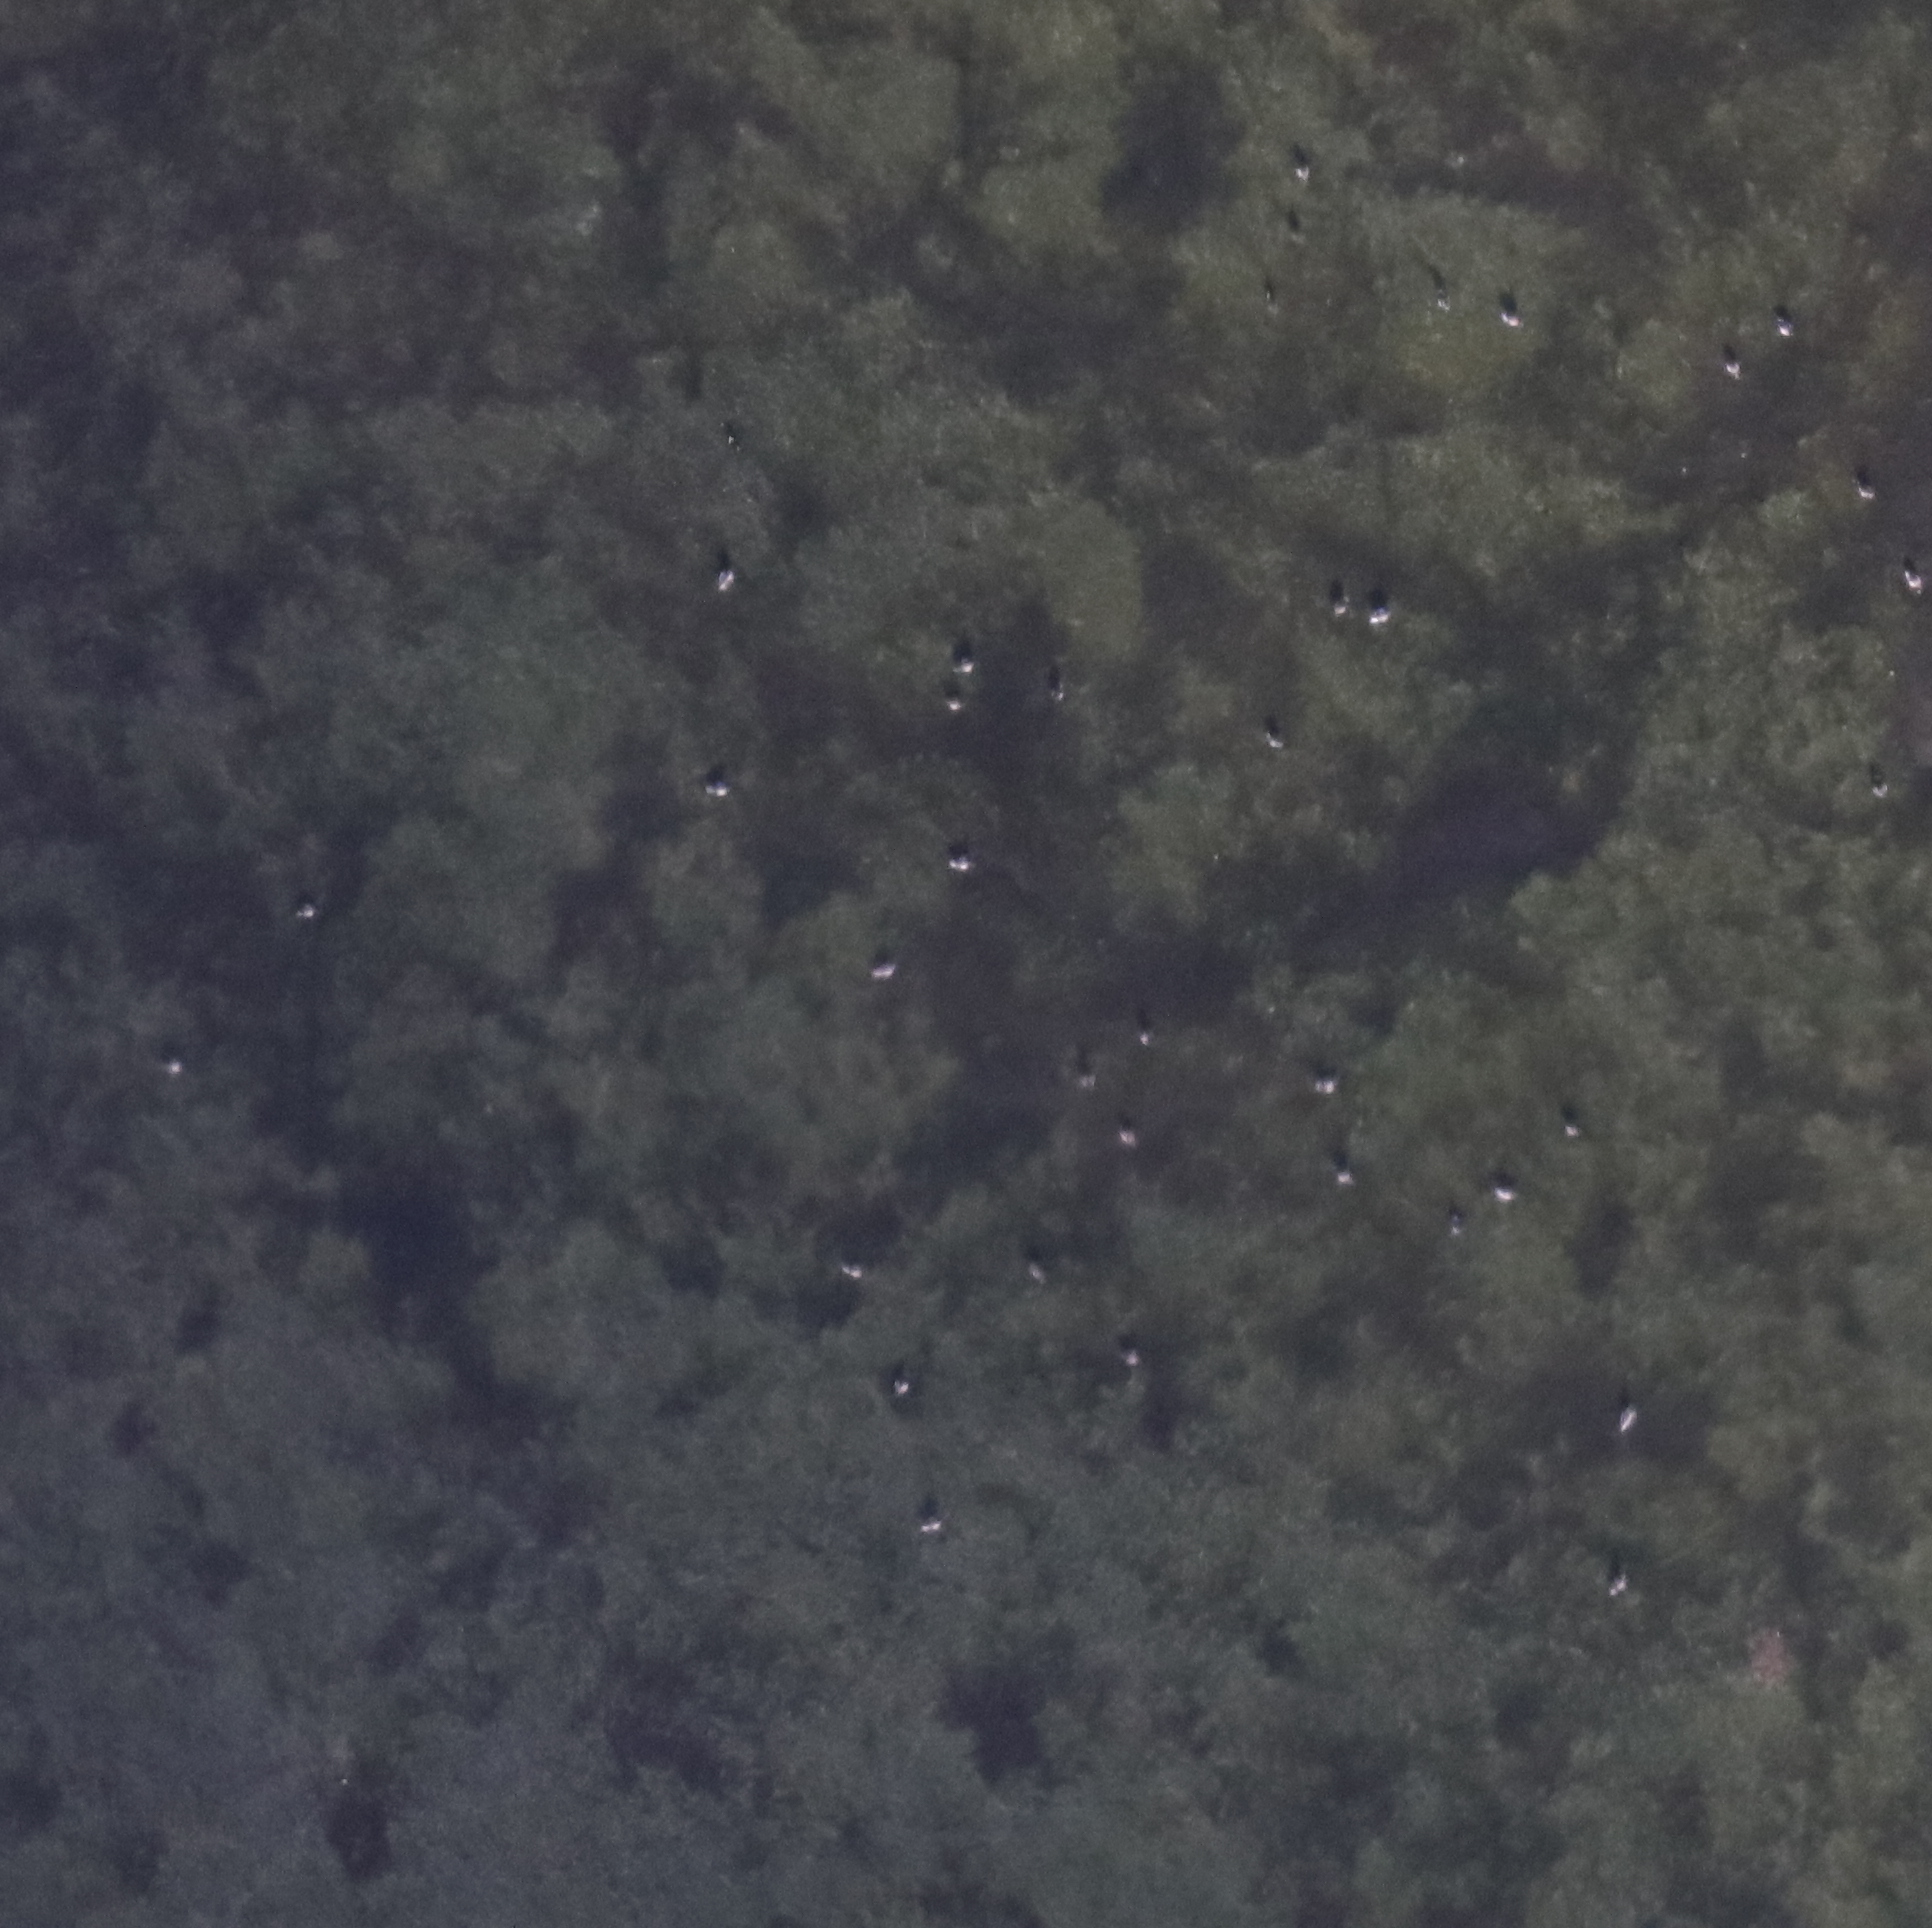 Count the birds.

38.